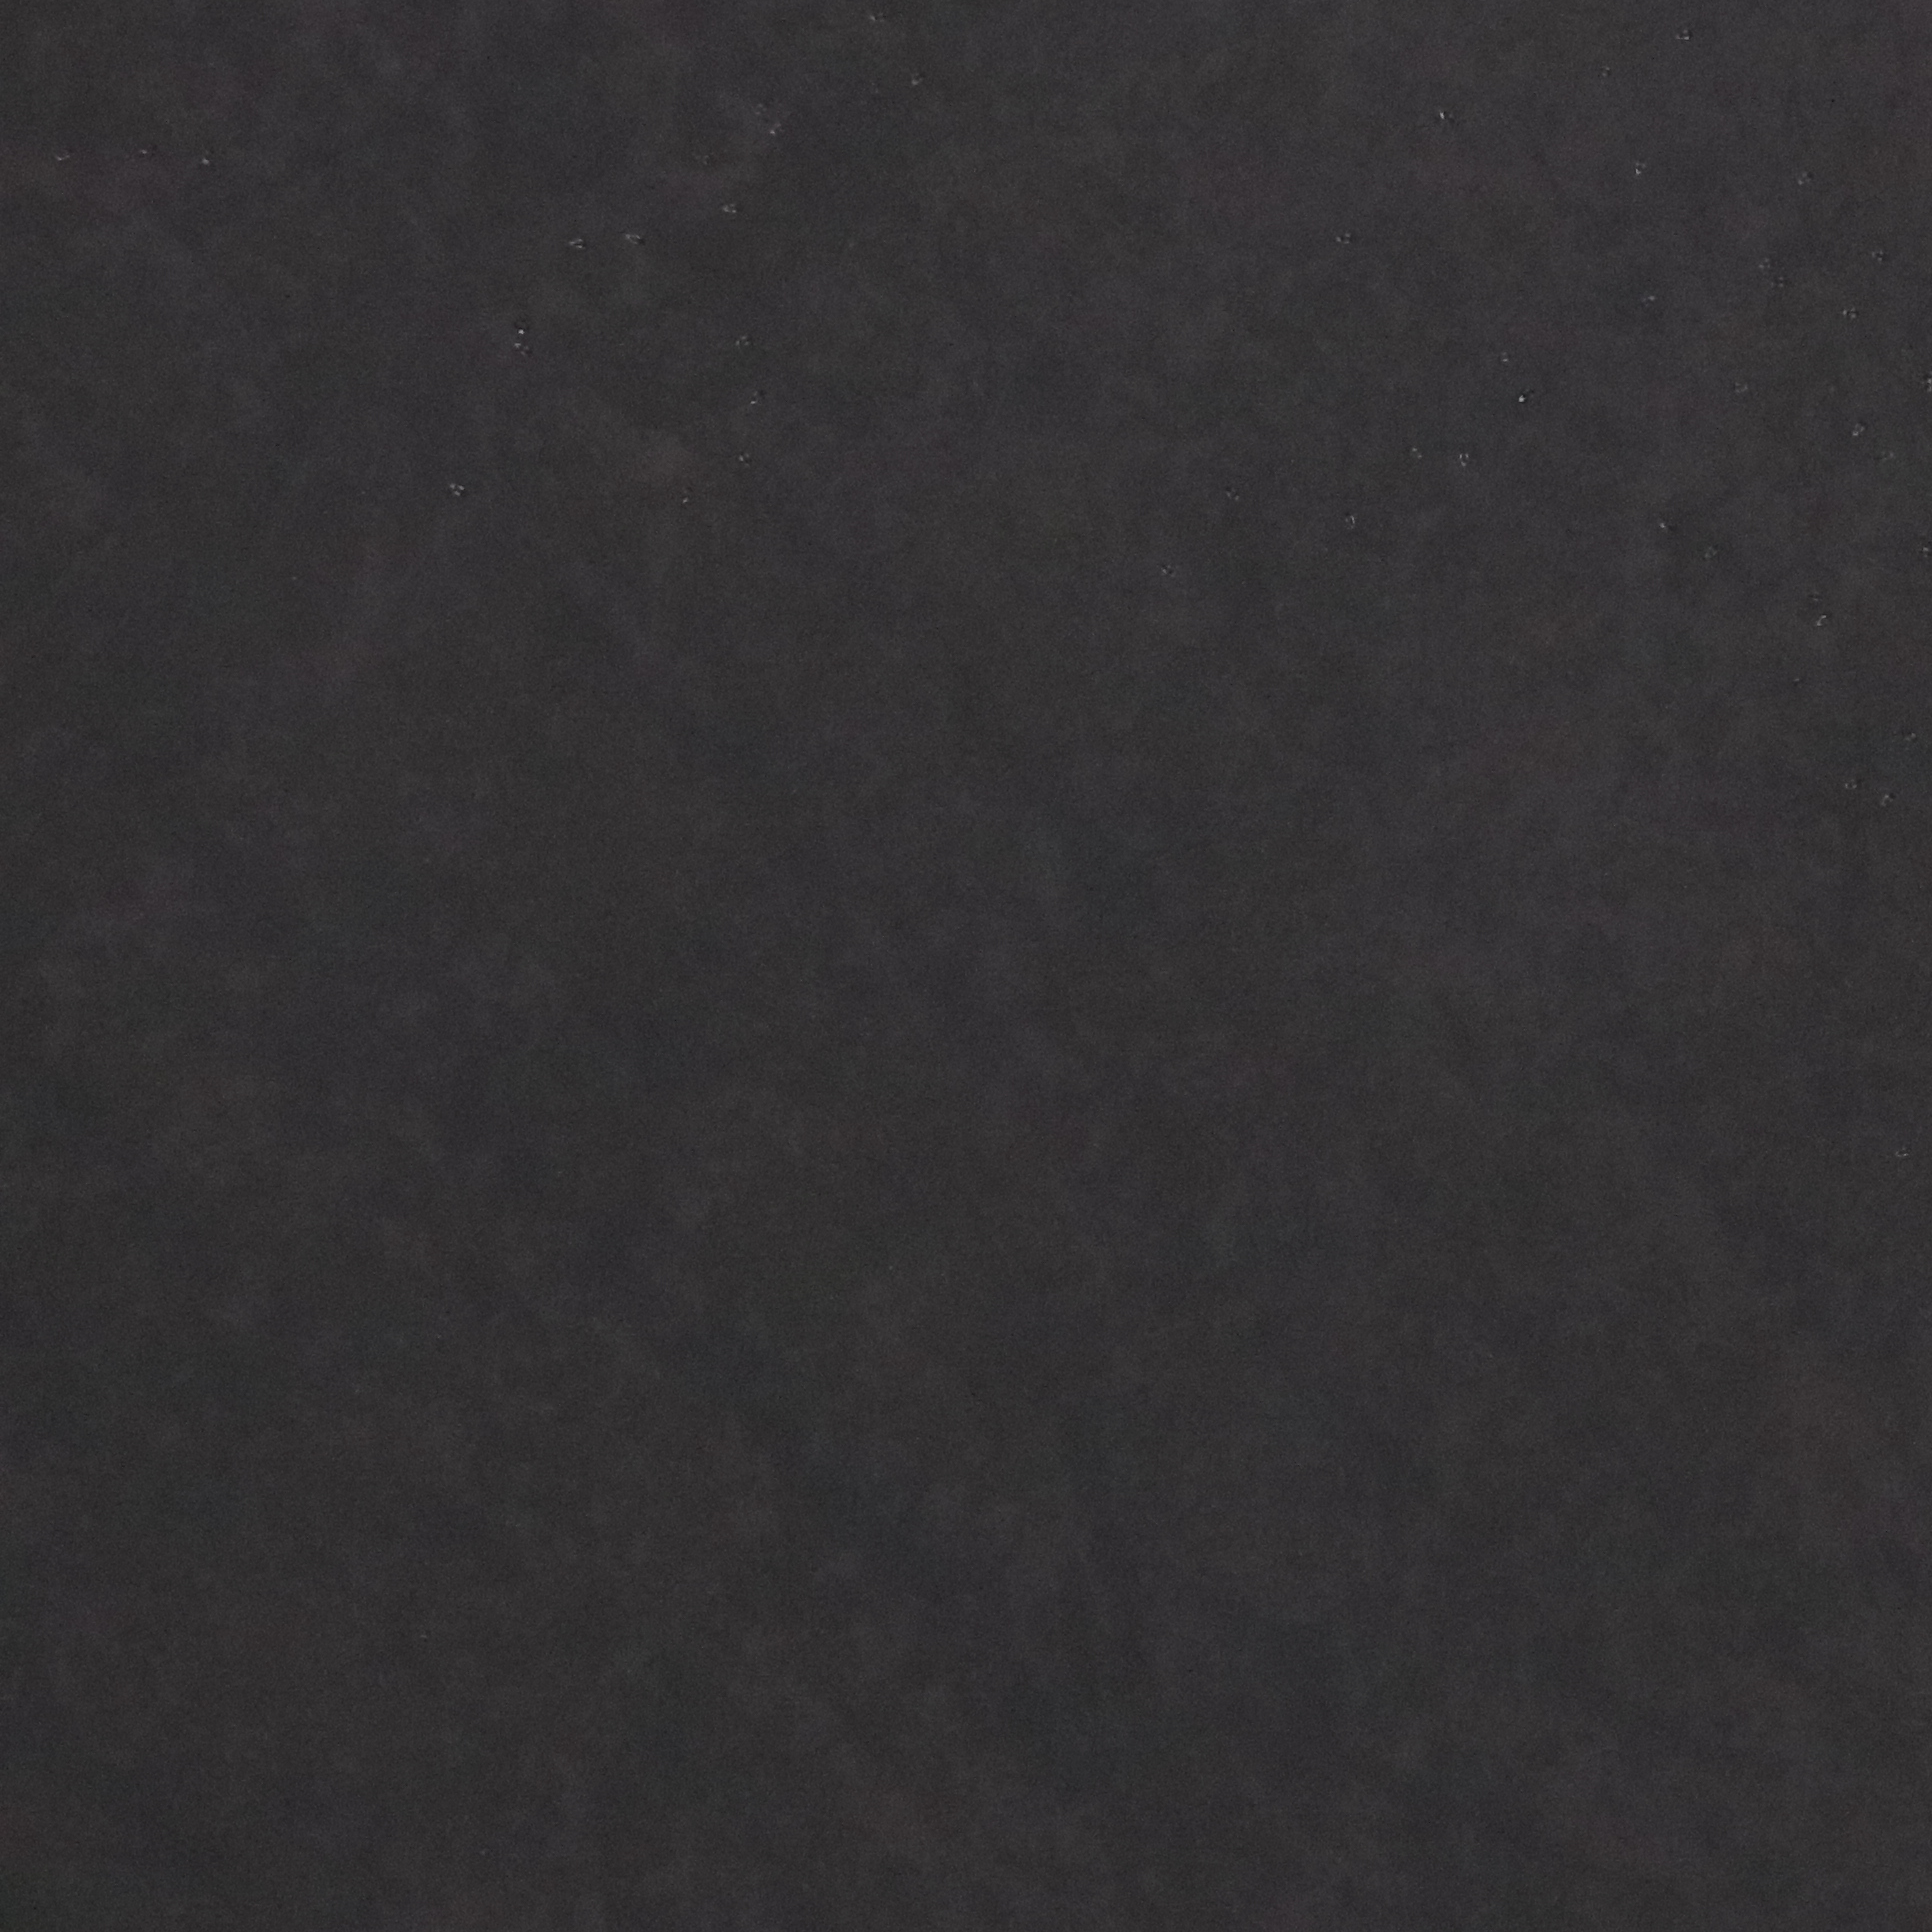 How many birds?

50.